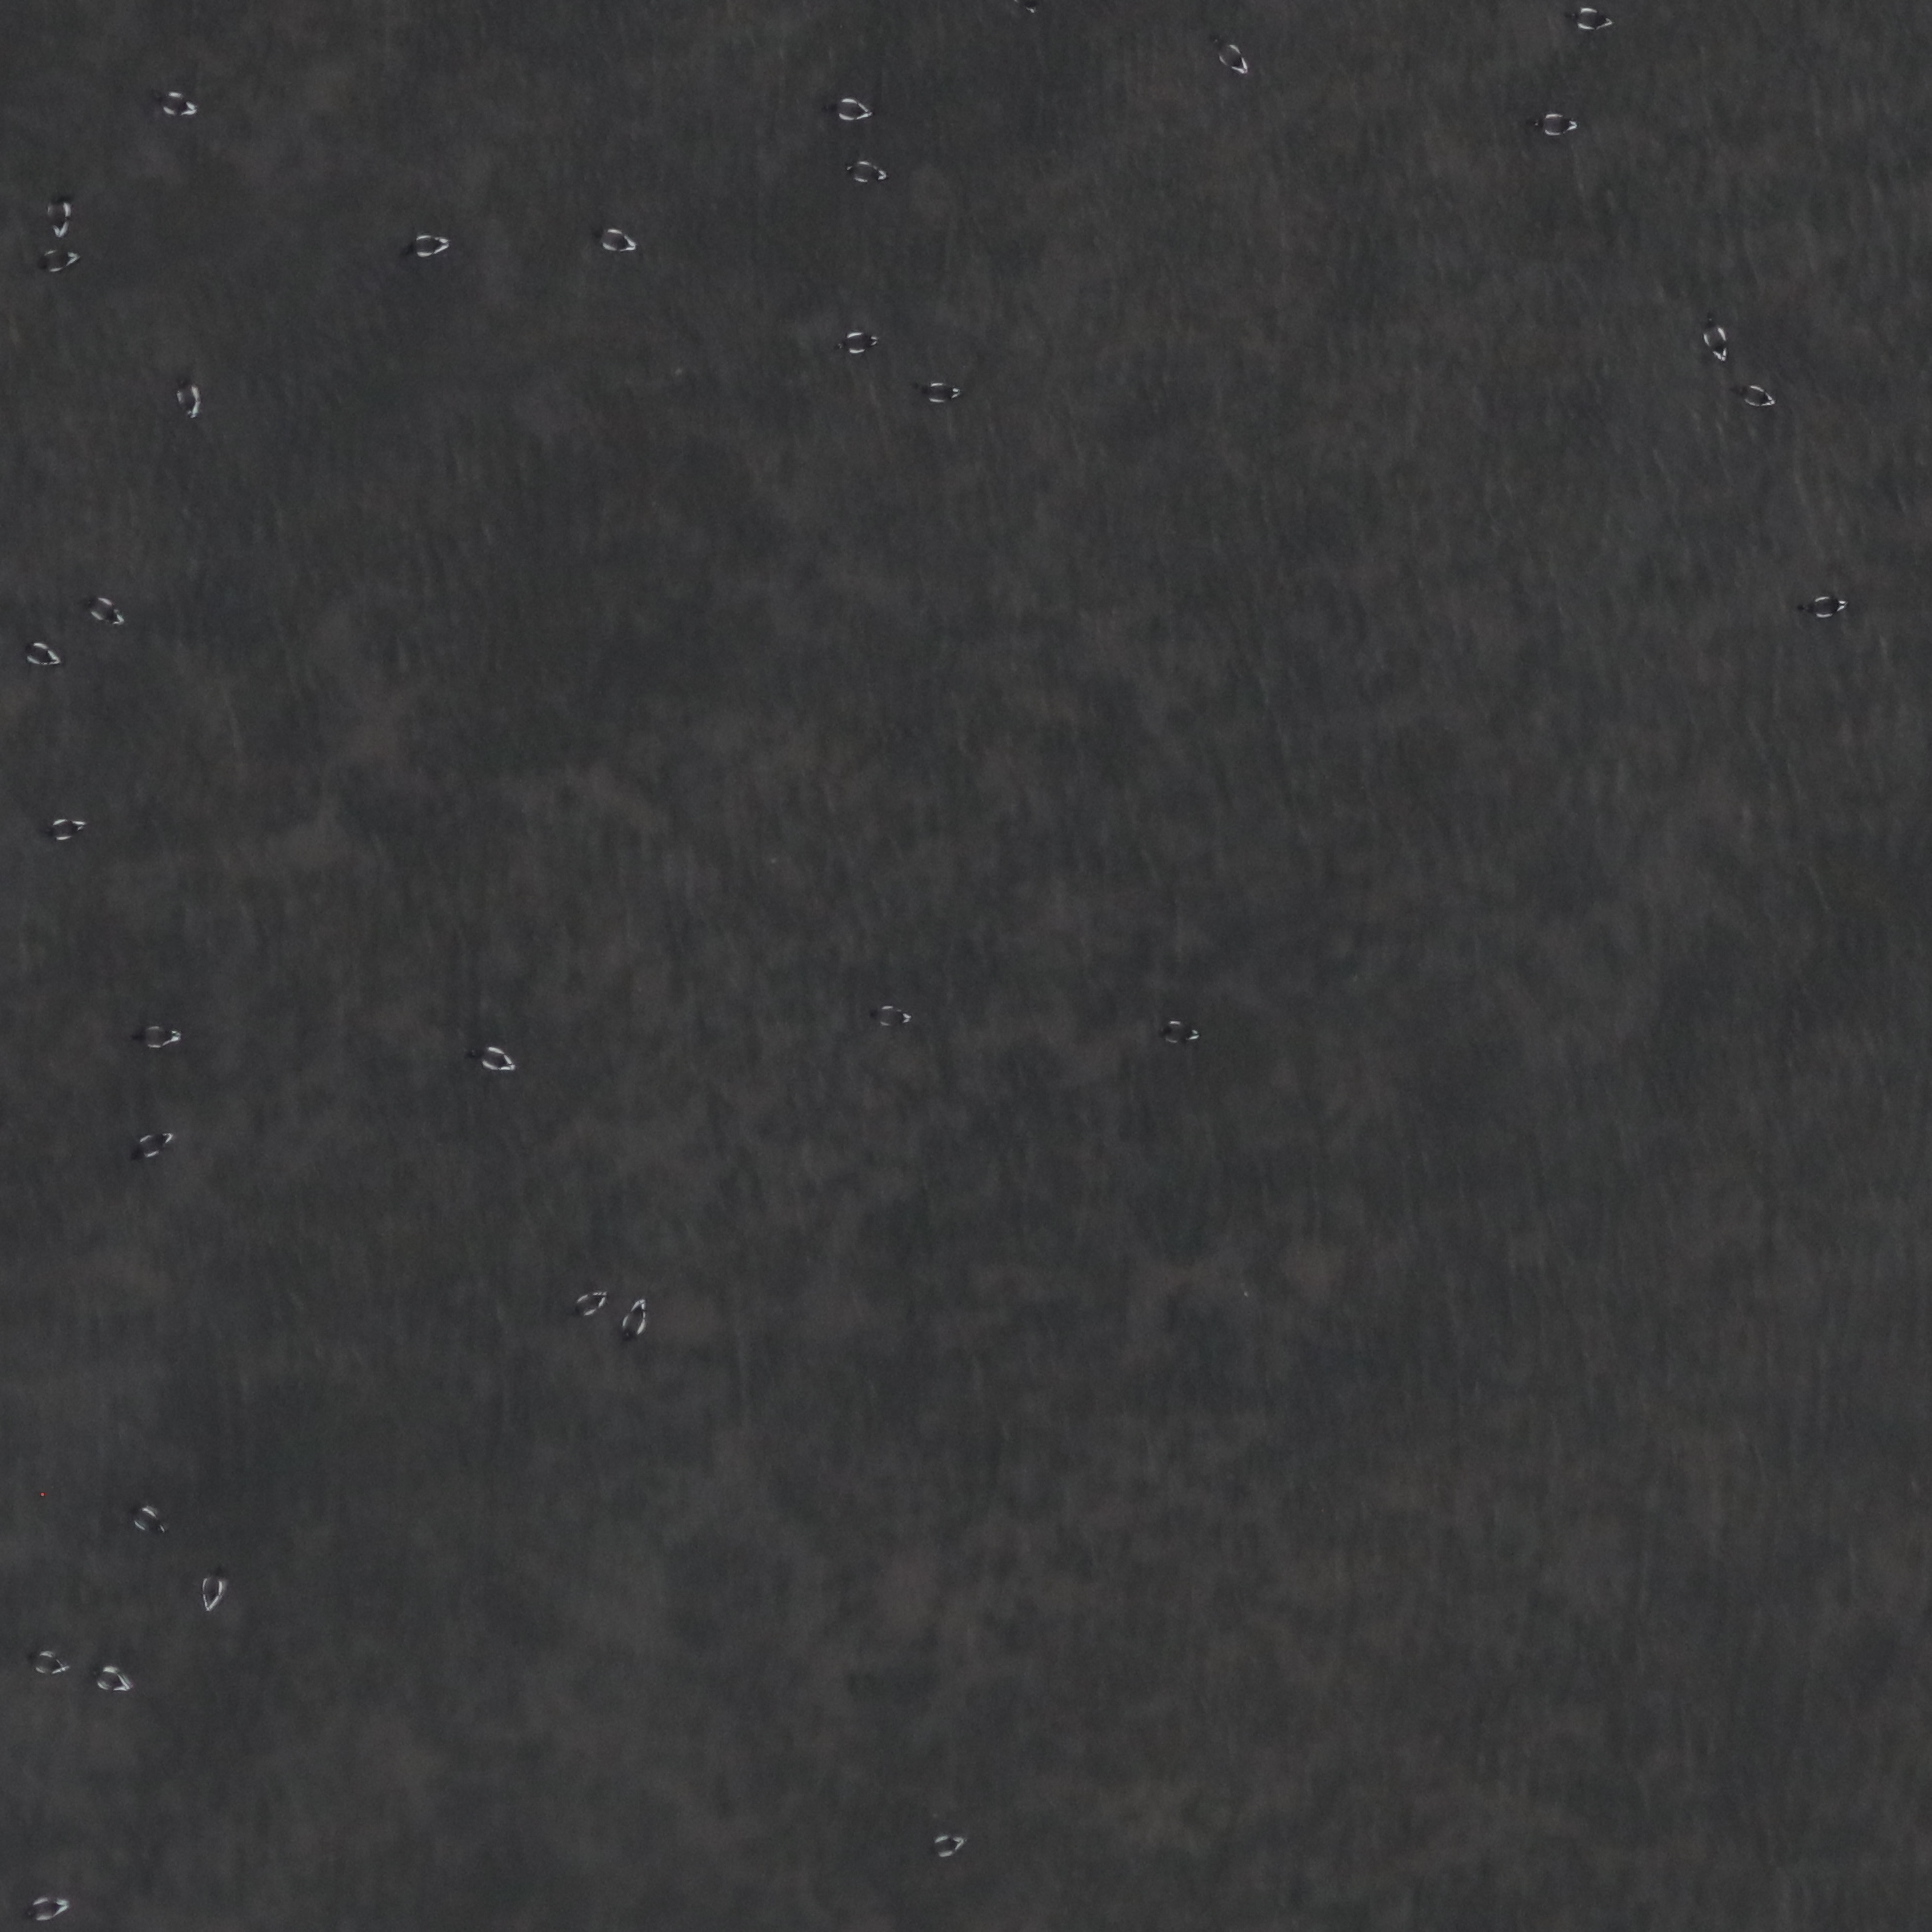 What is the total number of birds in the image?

32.